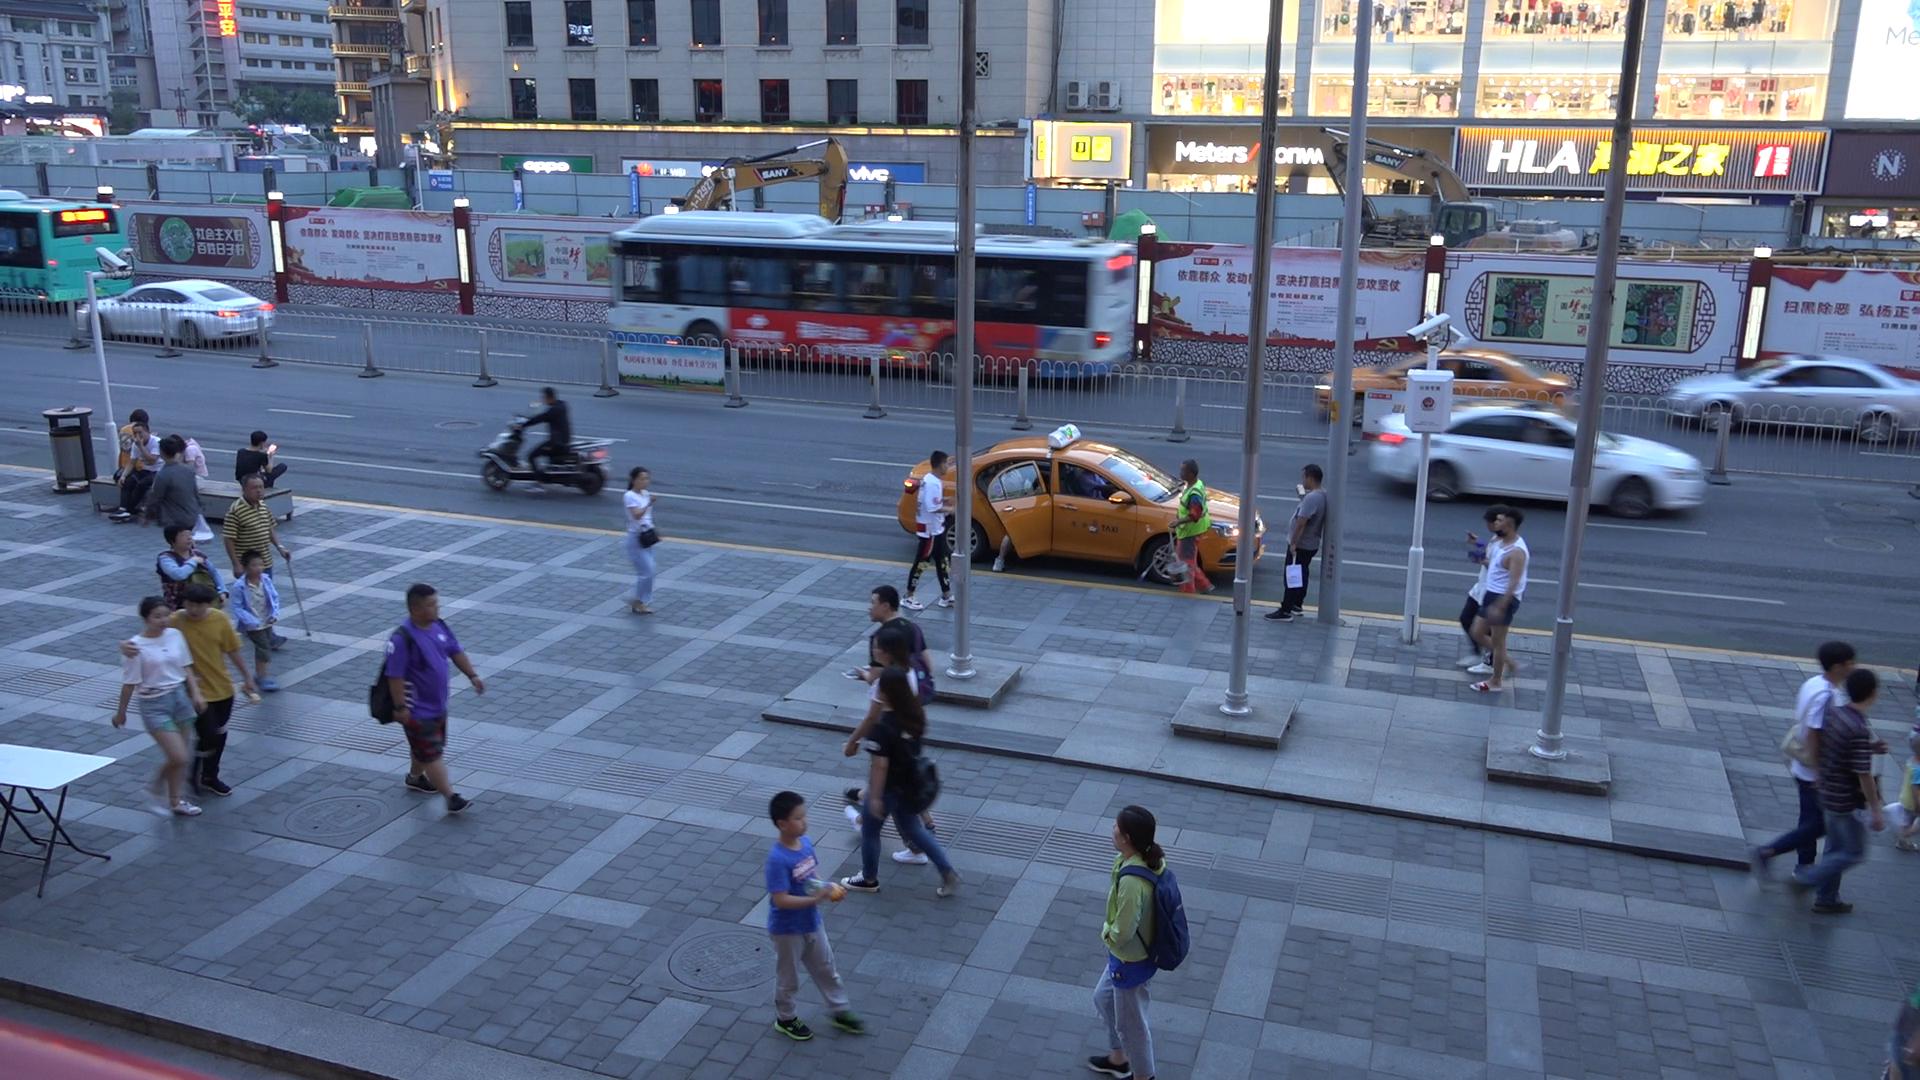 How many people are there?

25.